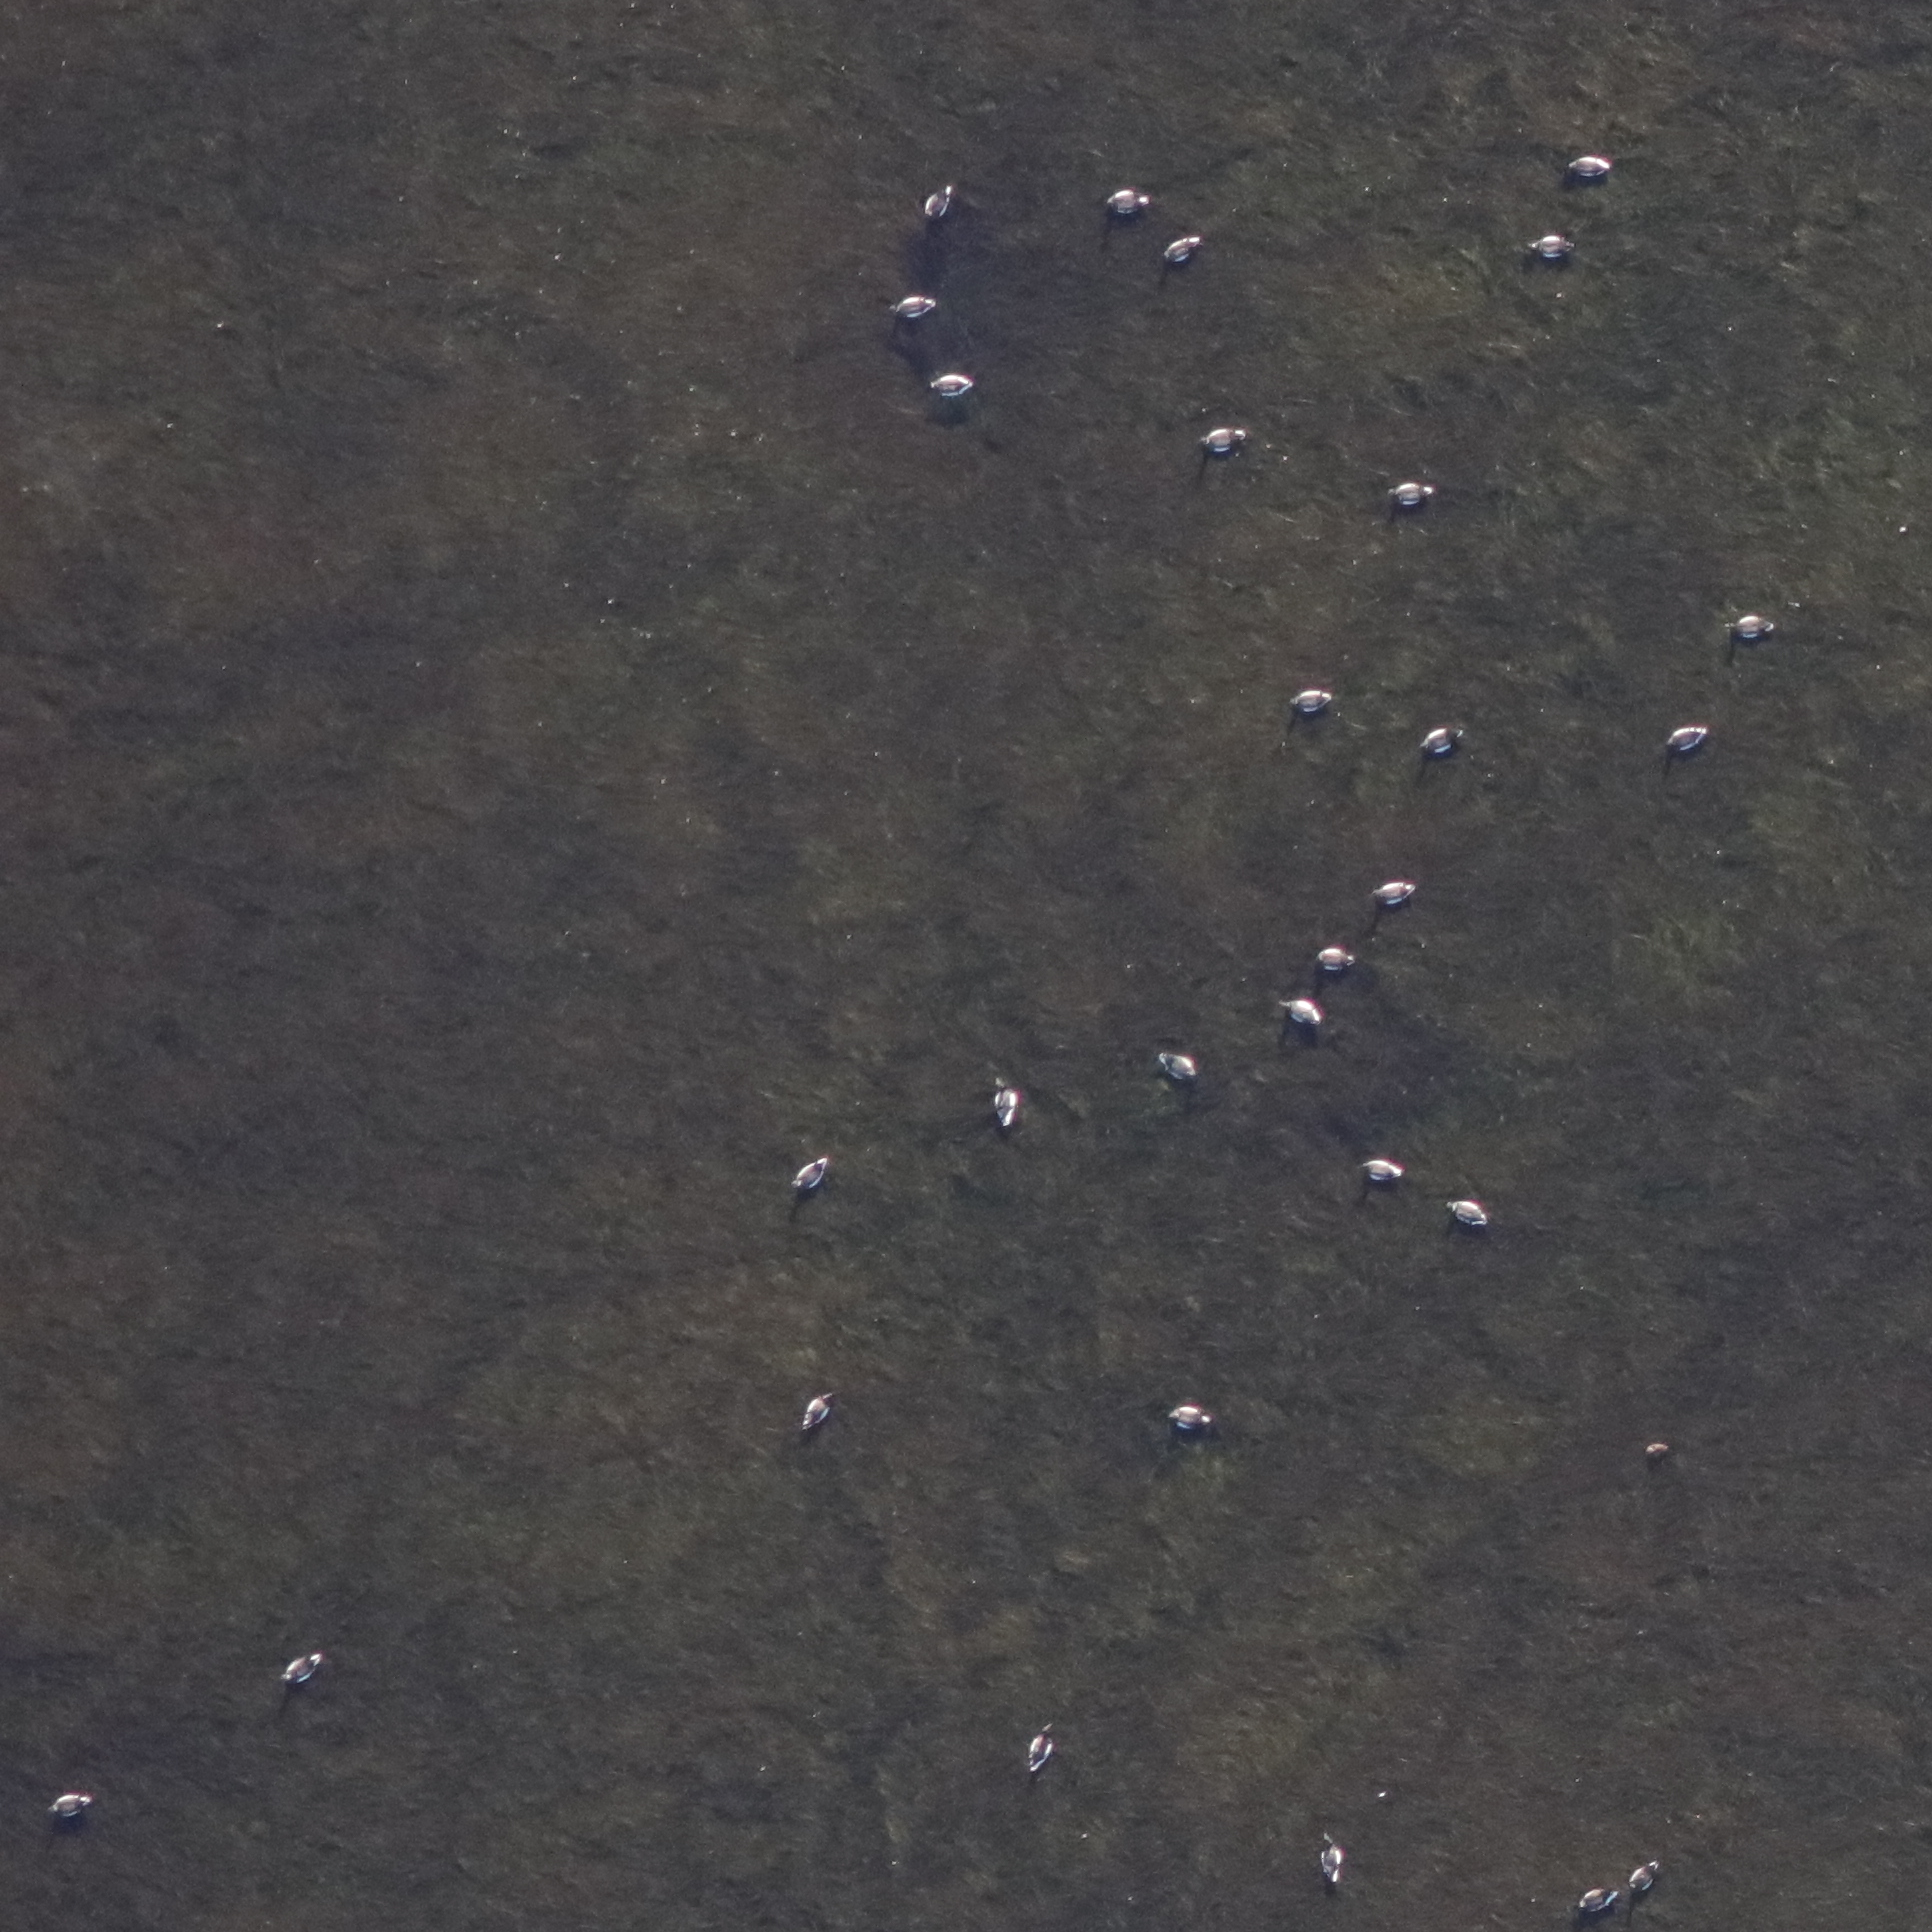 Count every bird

30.